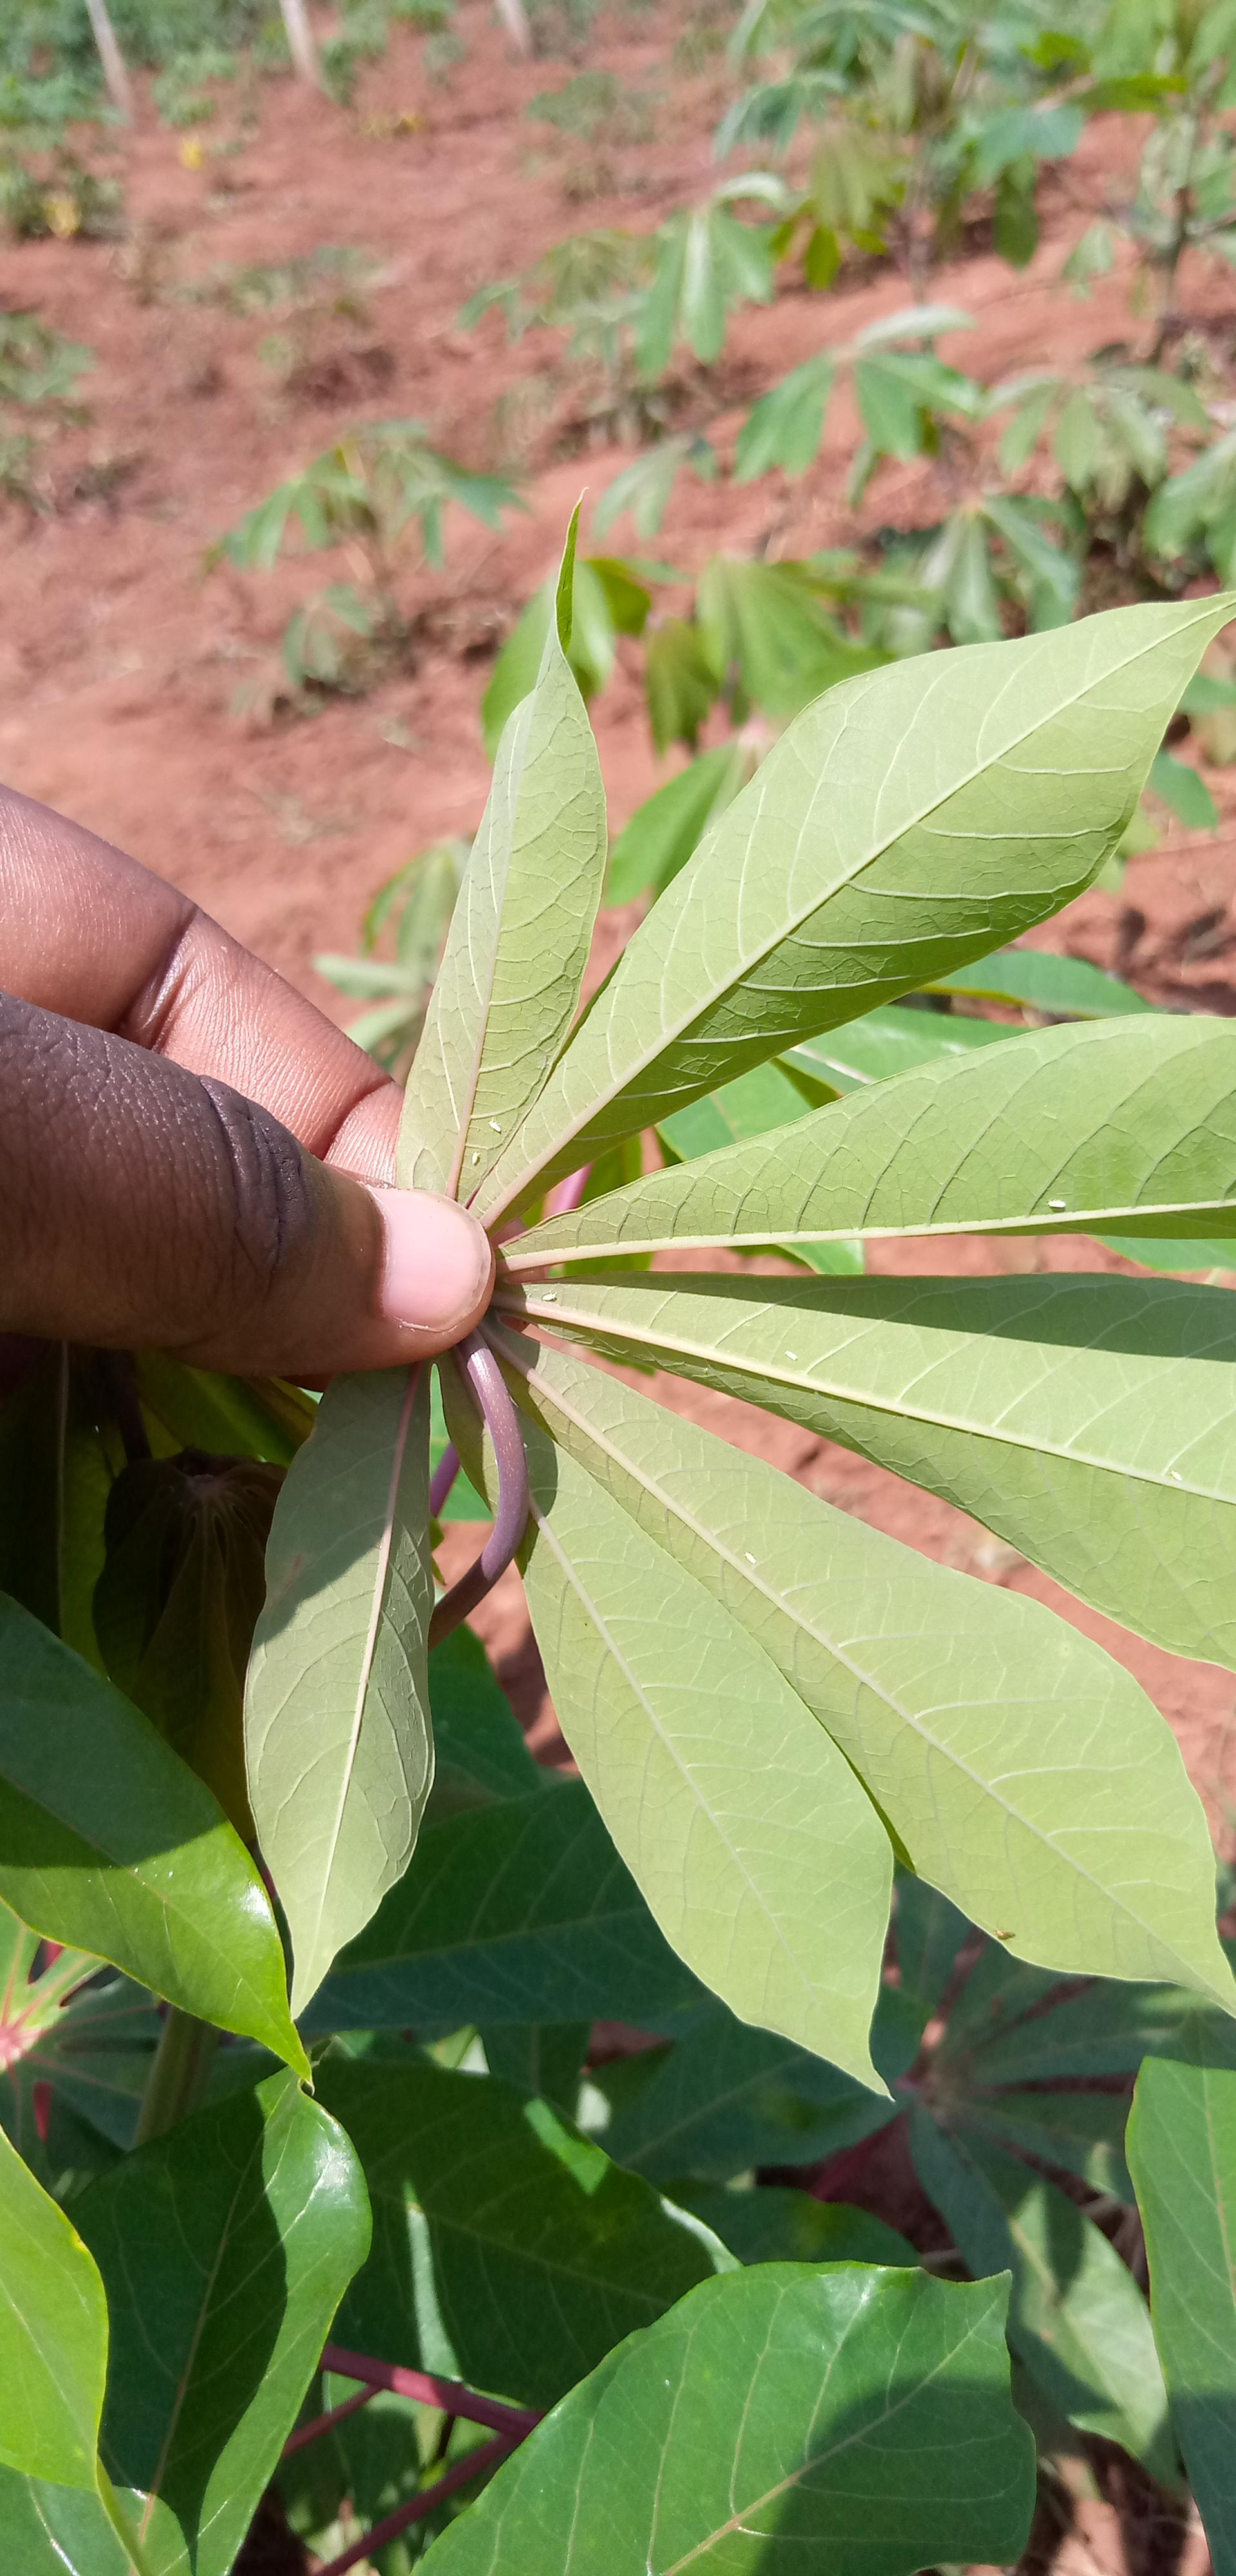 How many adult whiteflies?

7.